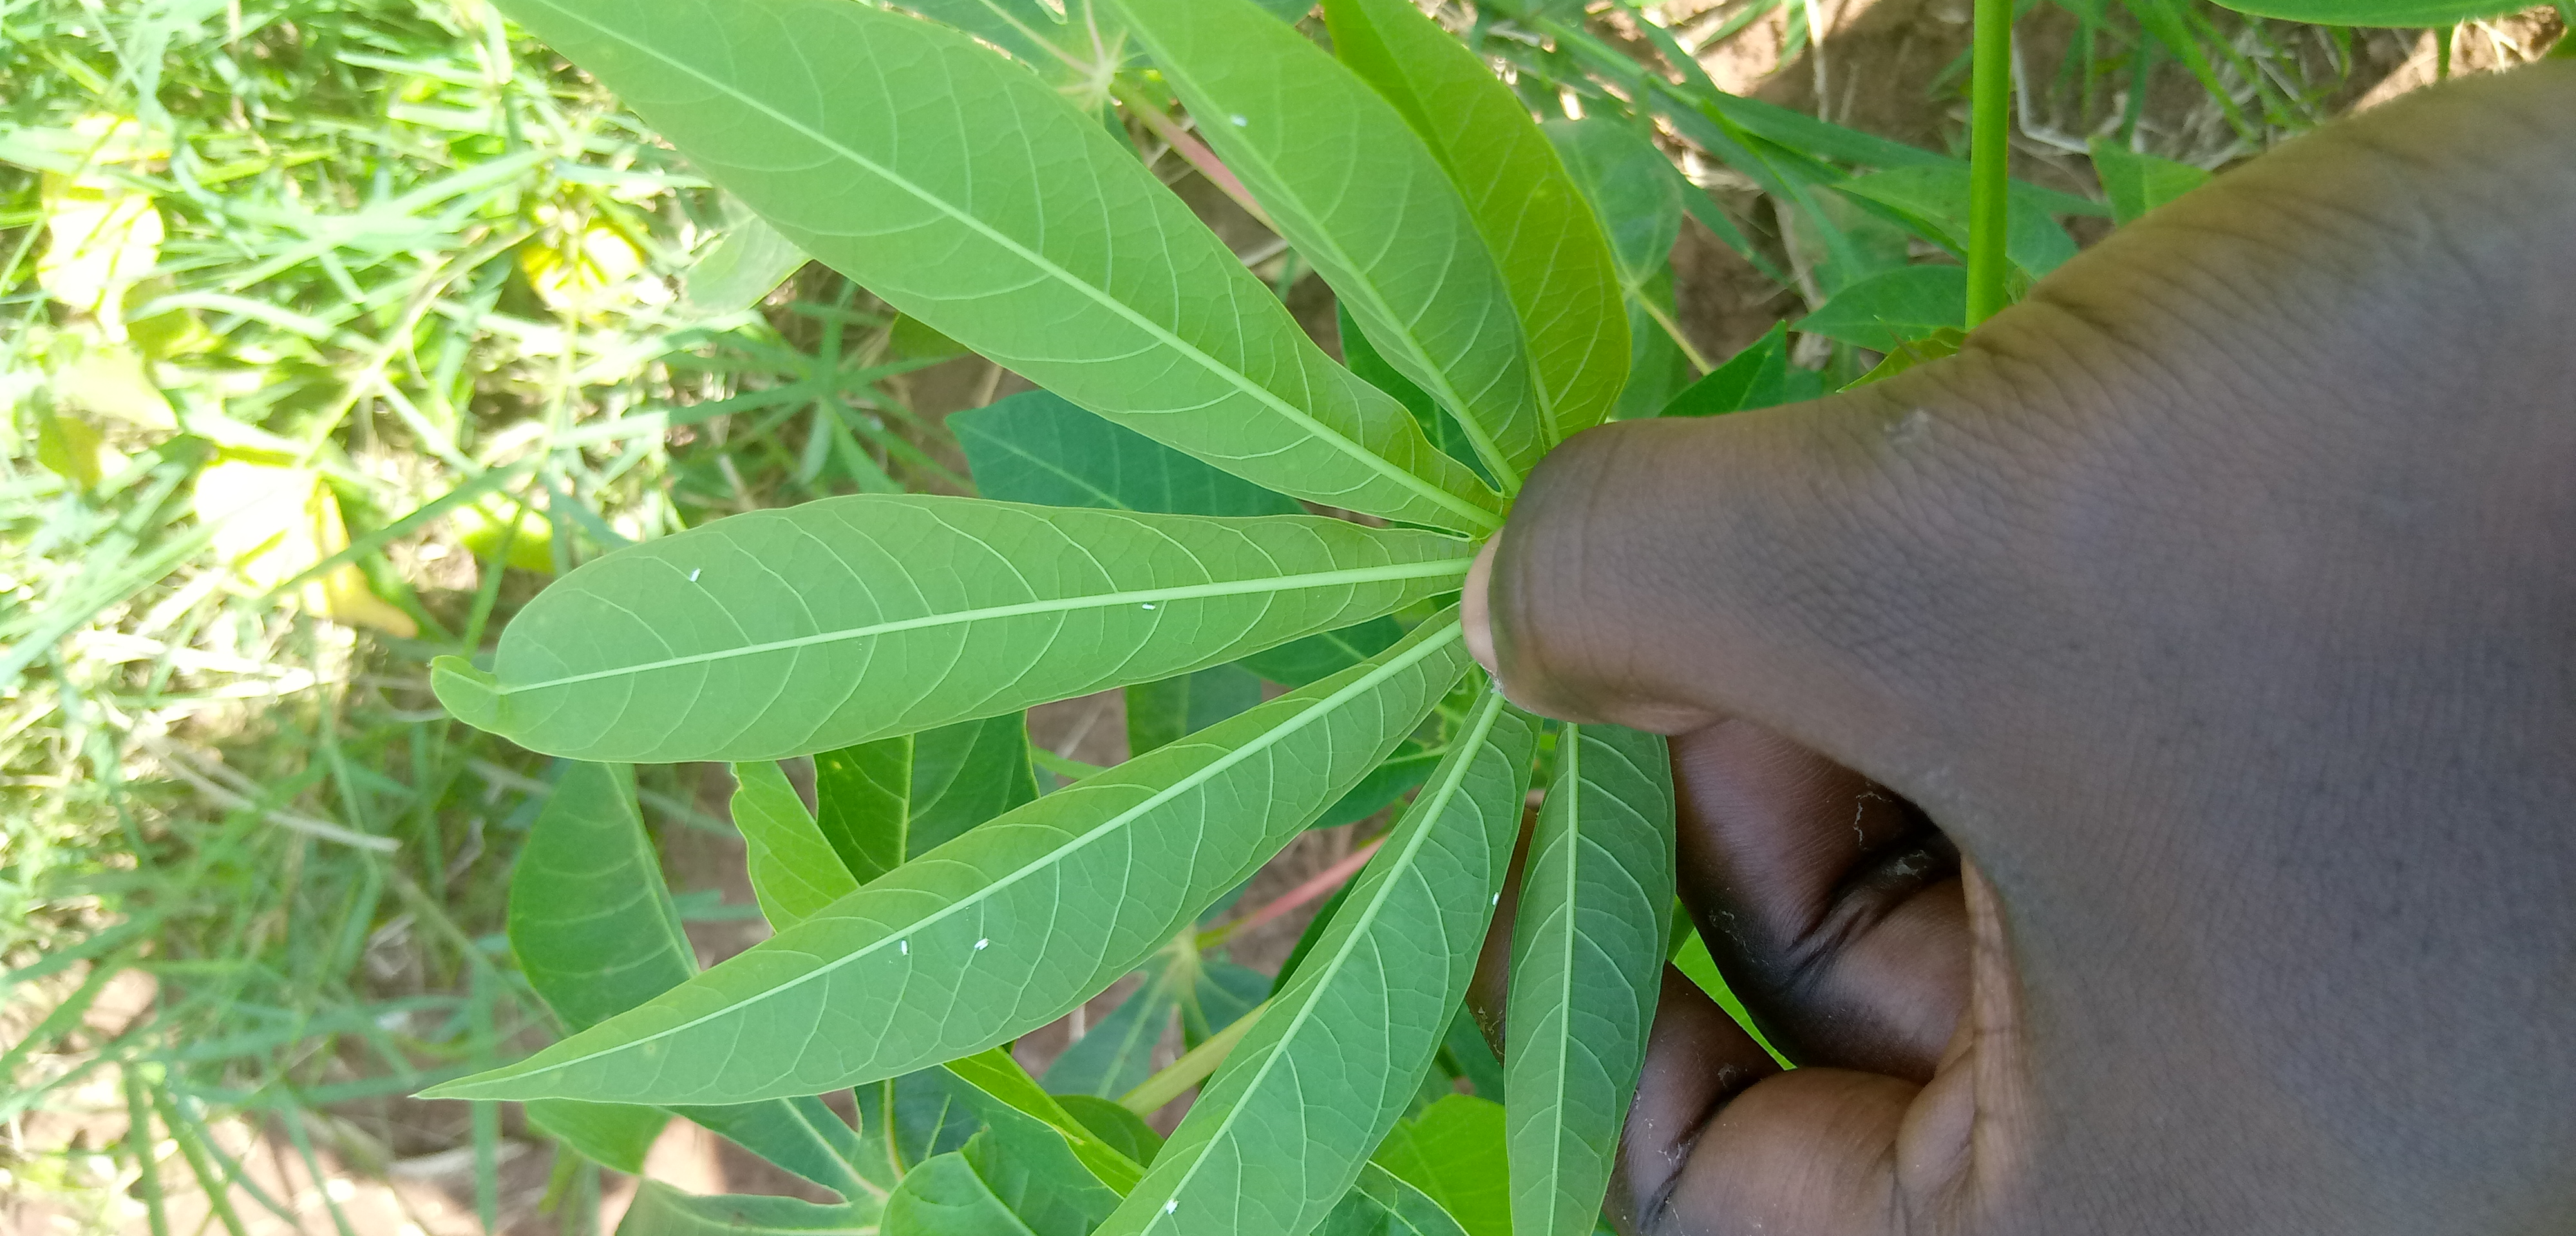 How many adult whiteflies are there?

9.